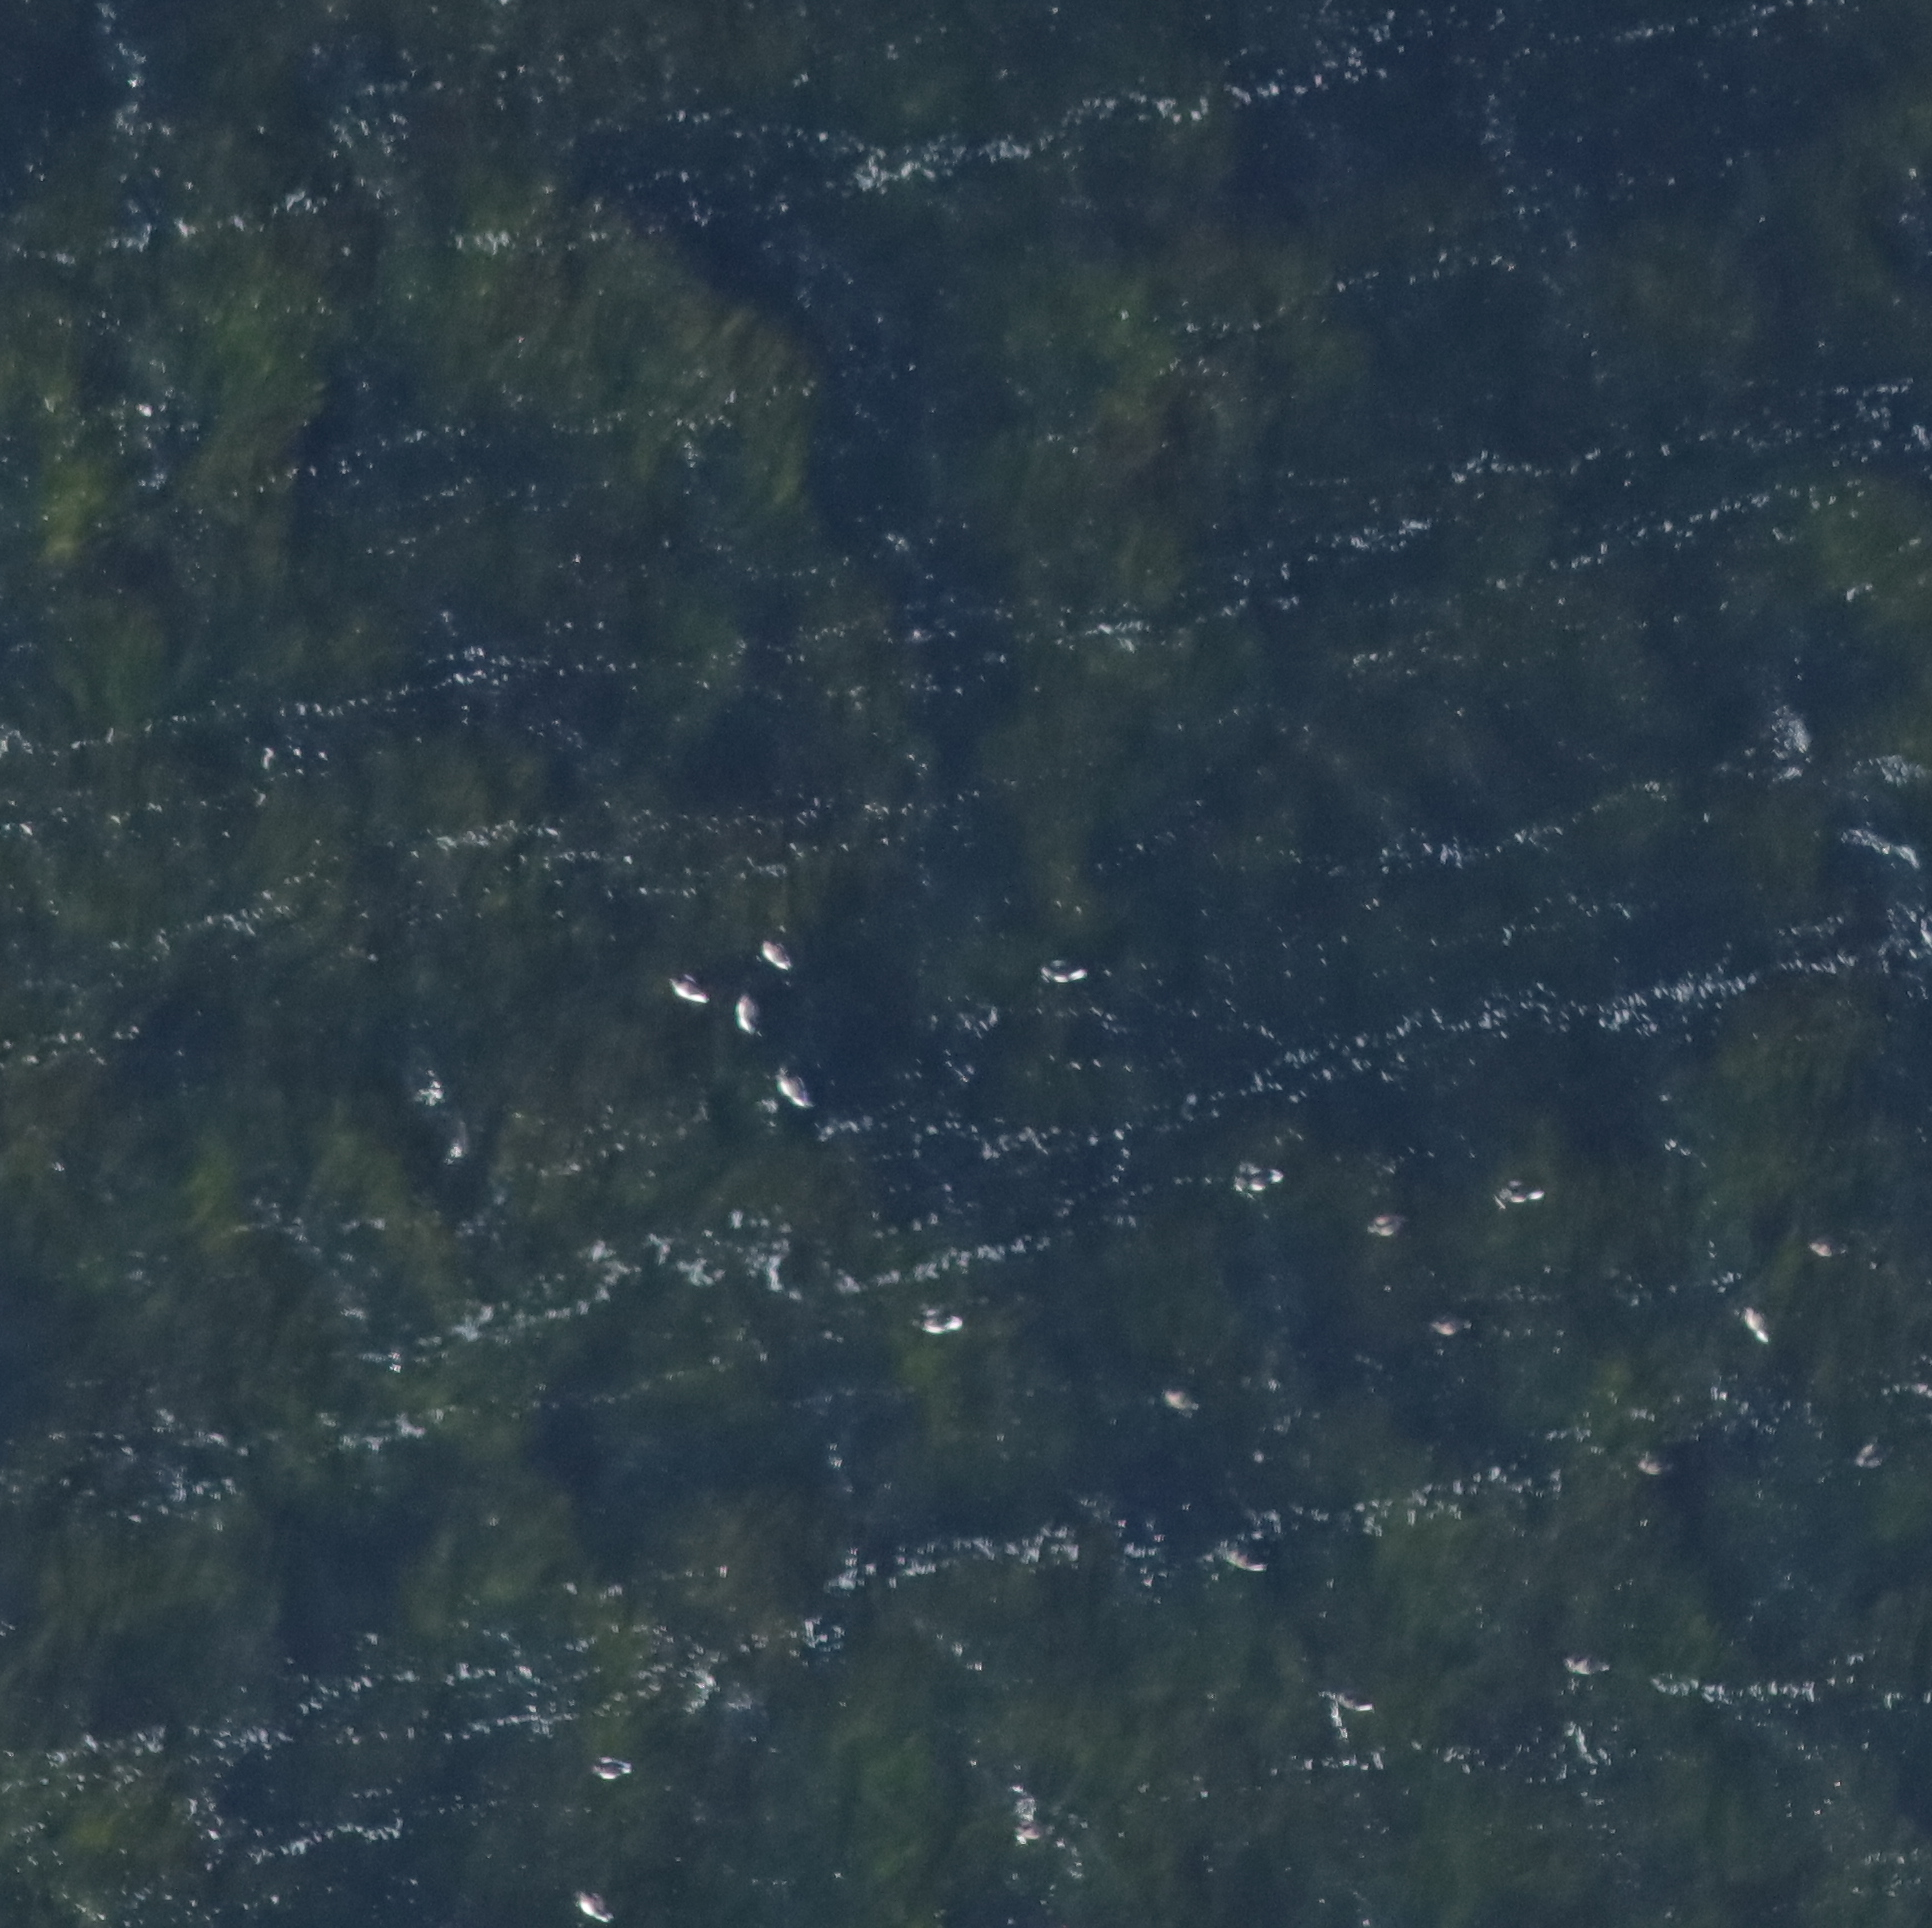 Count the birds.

19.